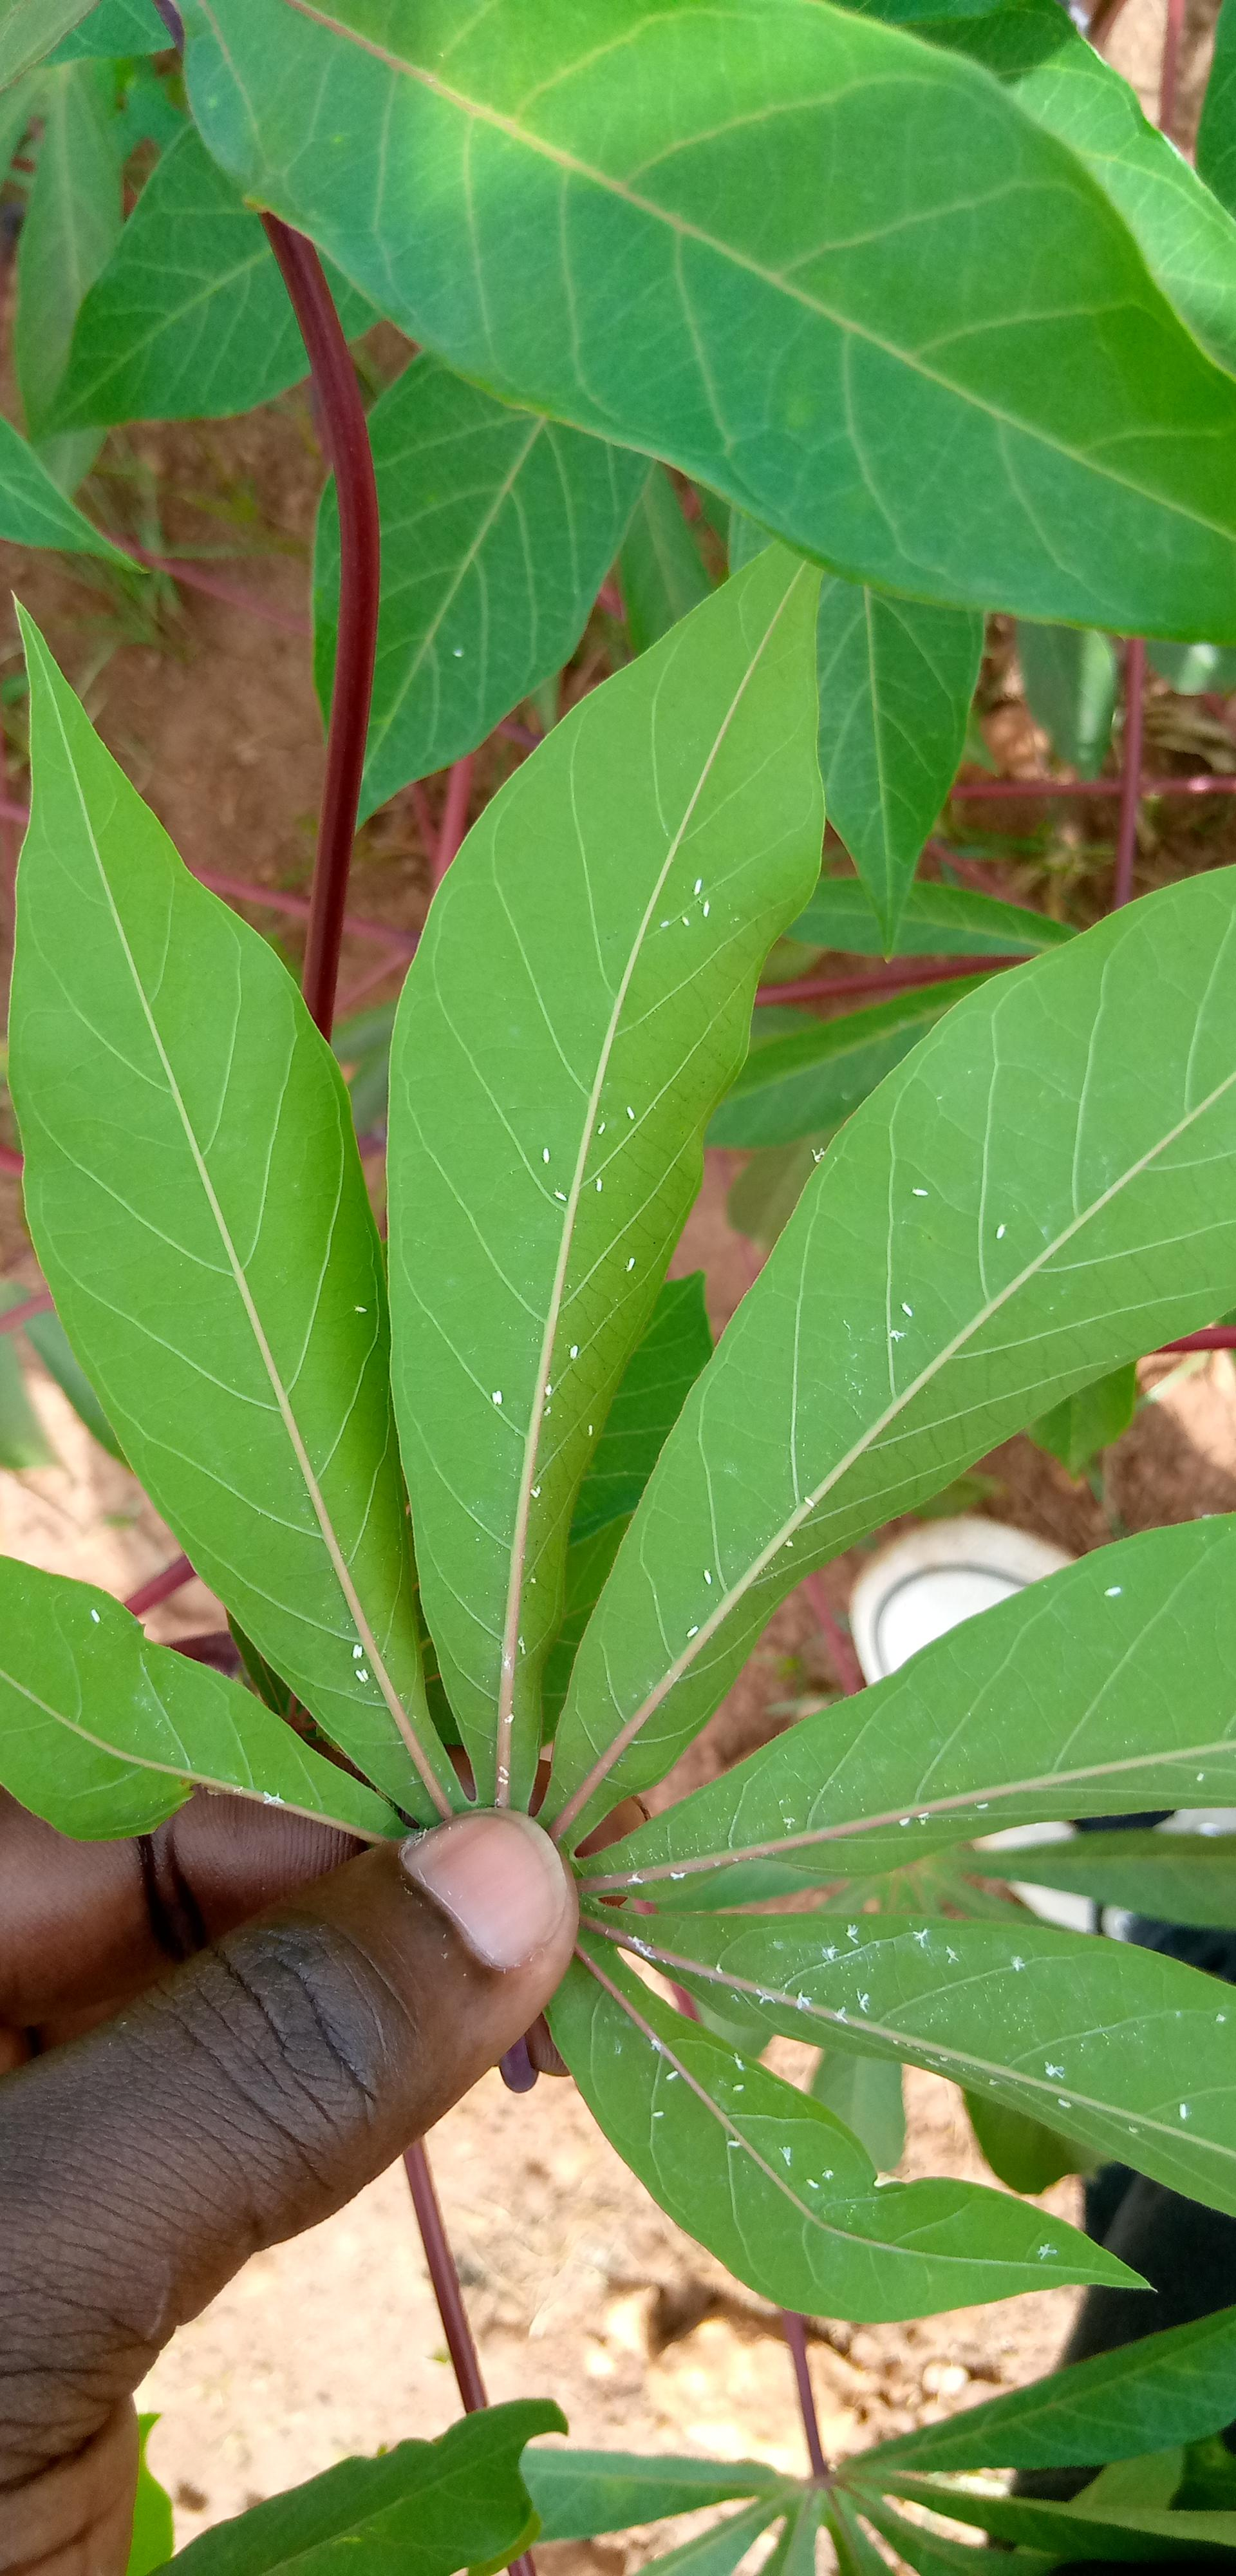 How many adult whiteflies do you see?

64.